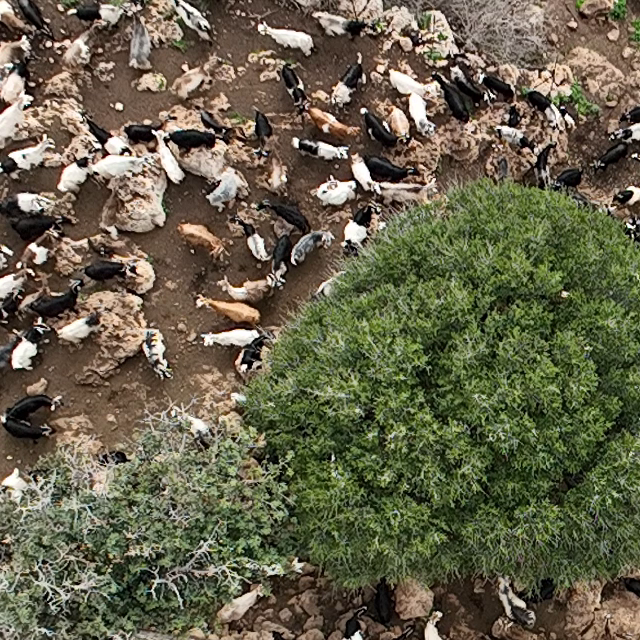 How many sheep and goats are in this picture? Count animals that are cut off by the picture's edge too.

93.